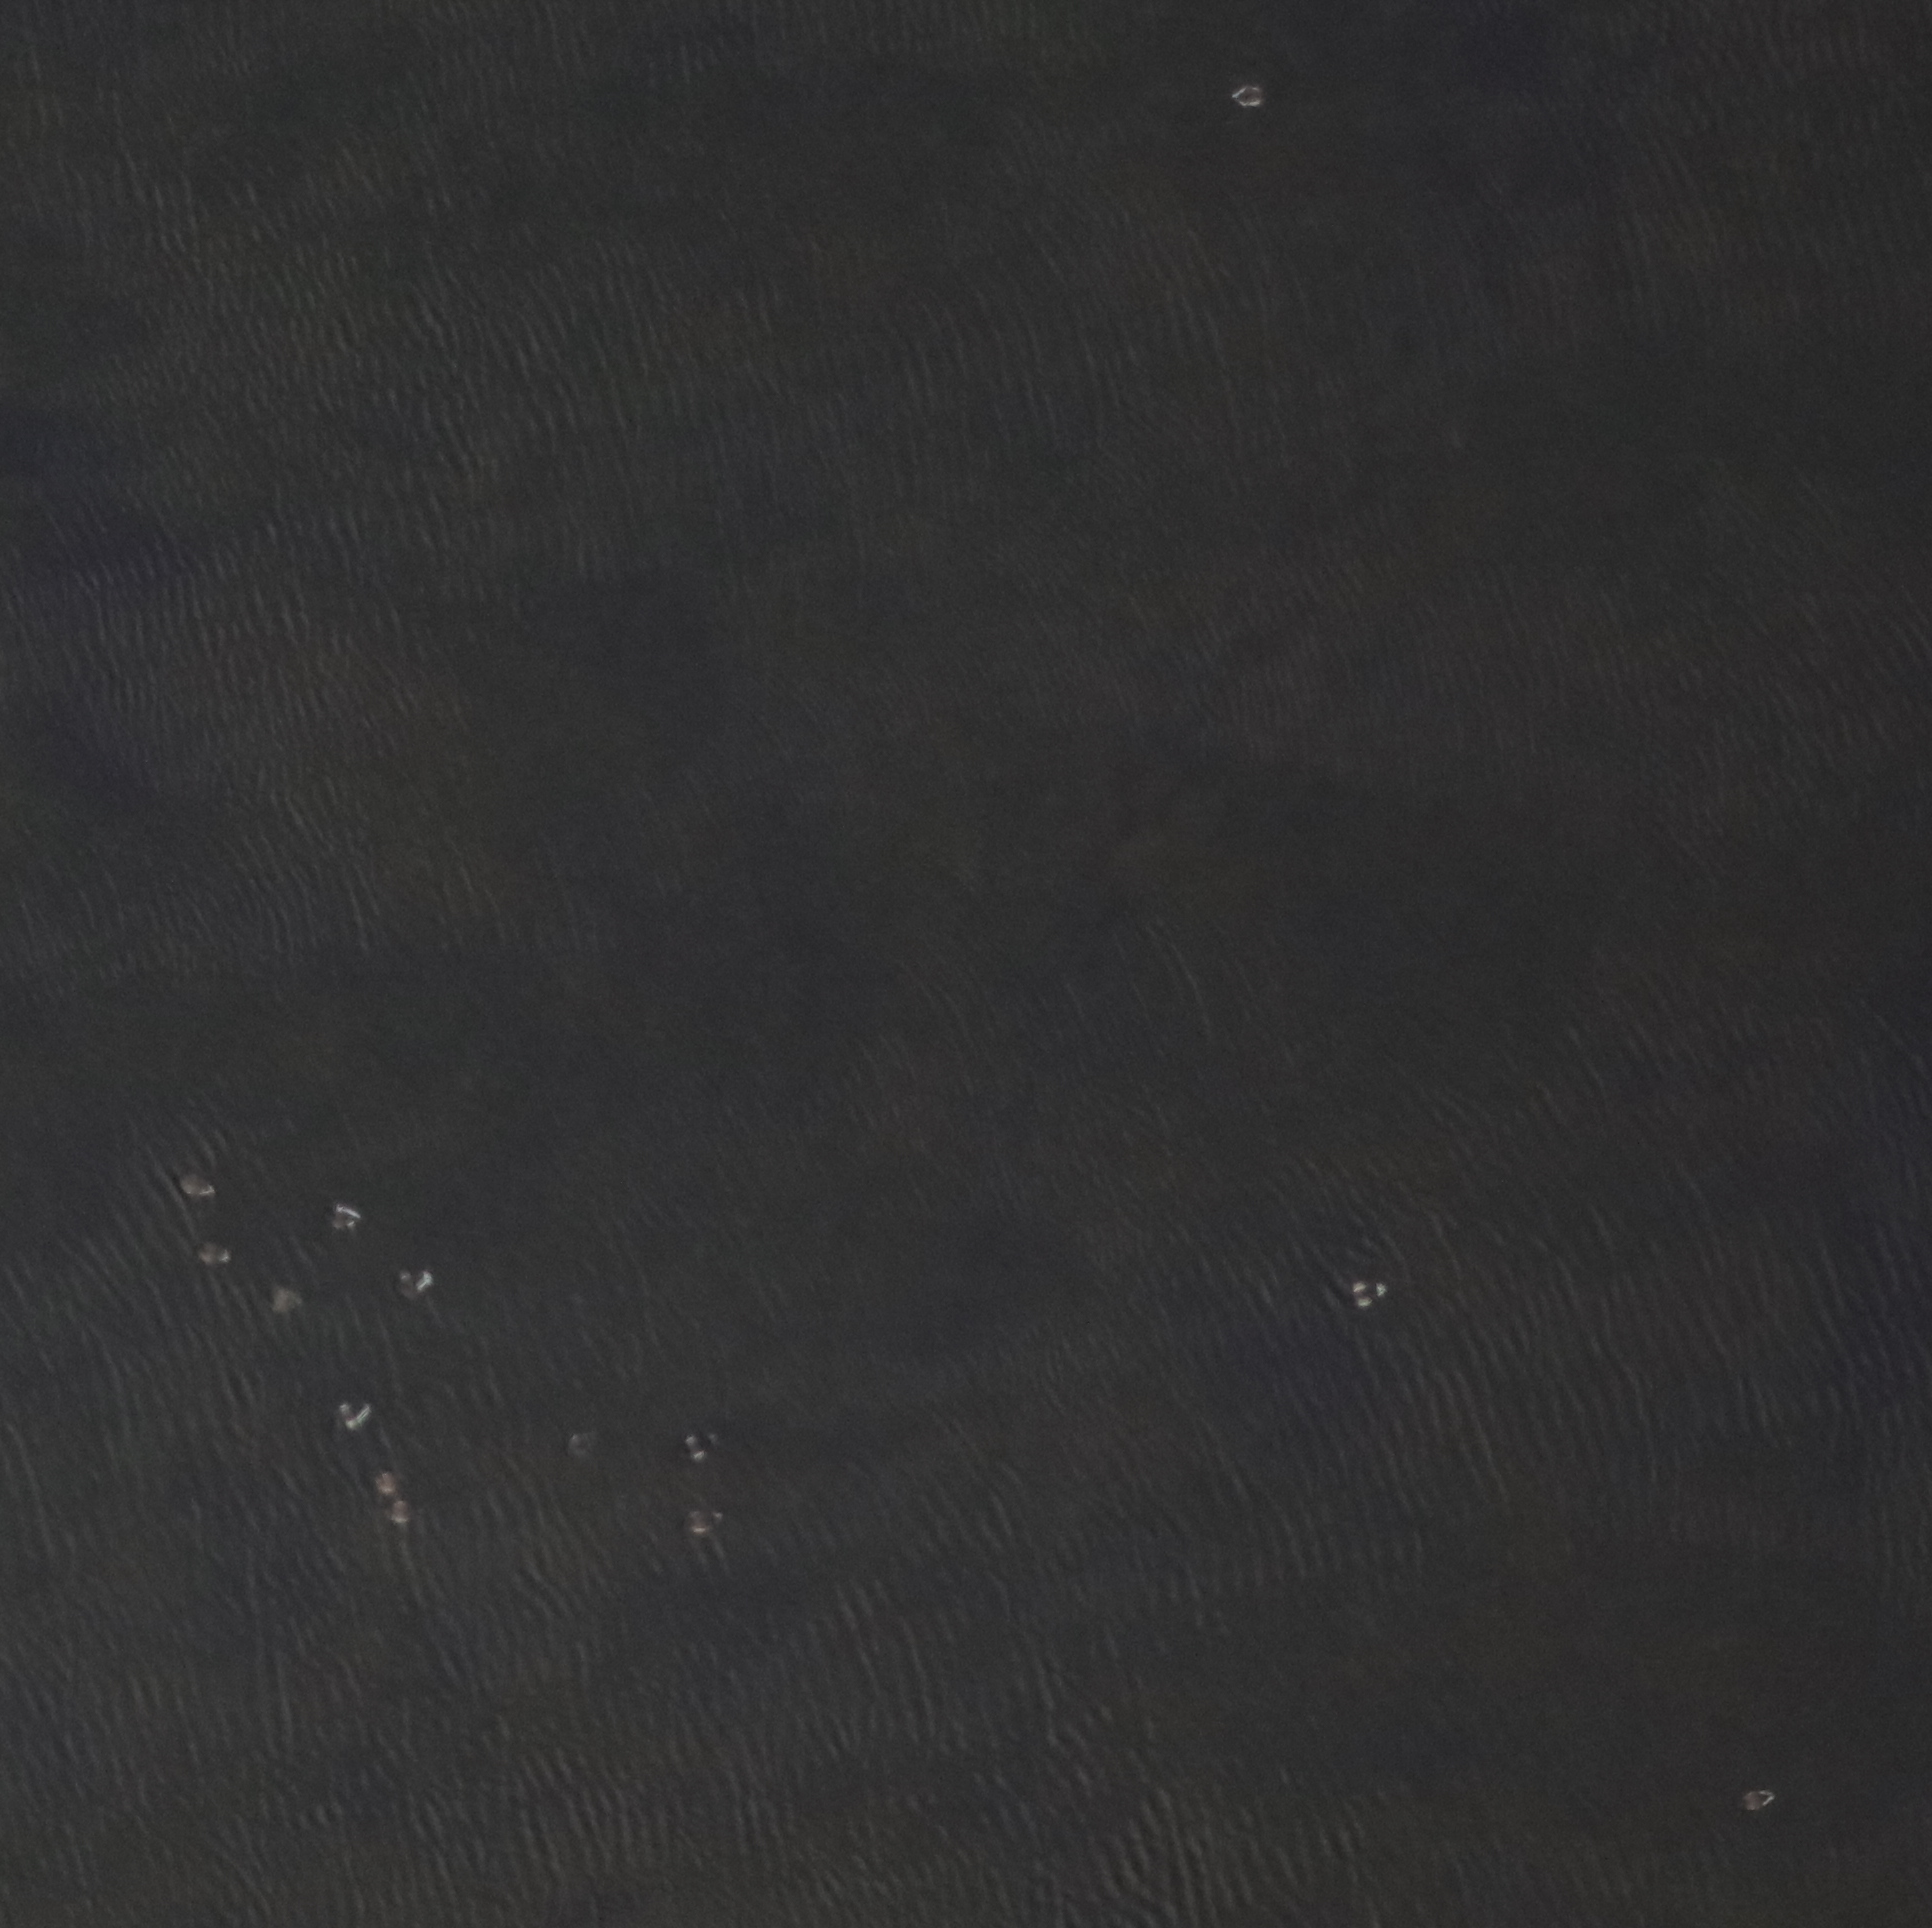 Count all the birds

14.